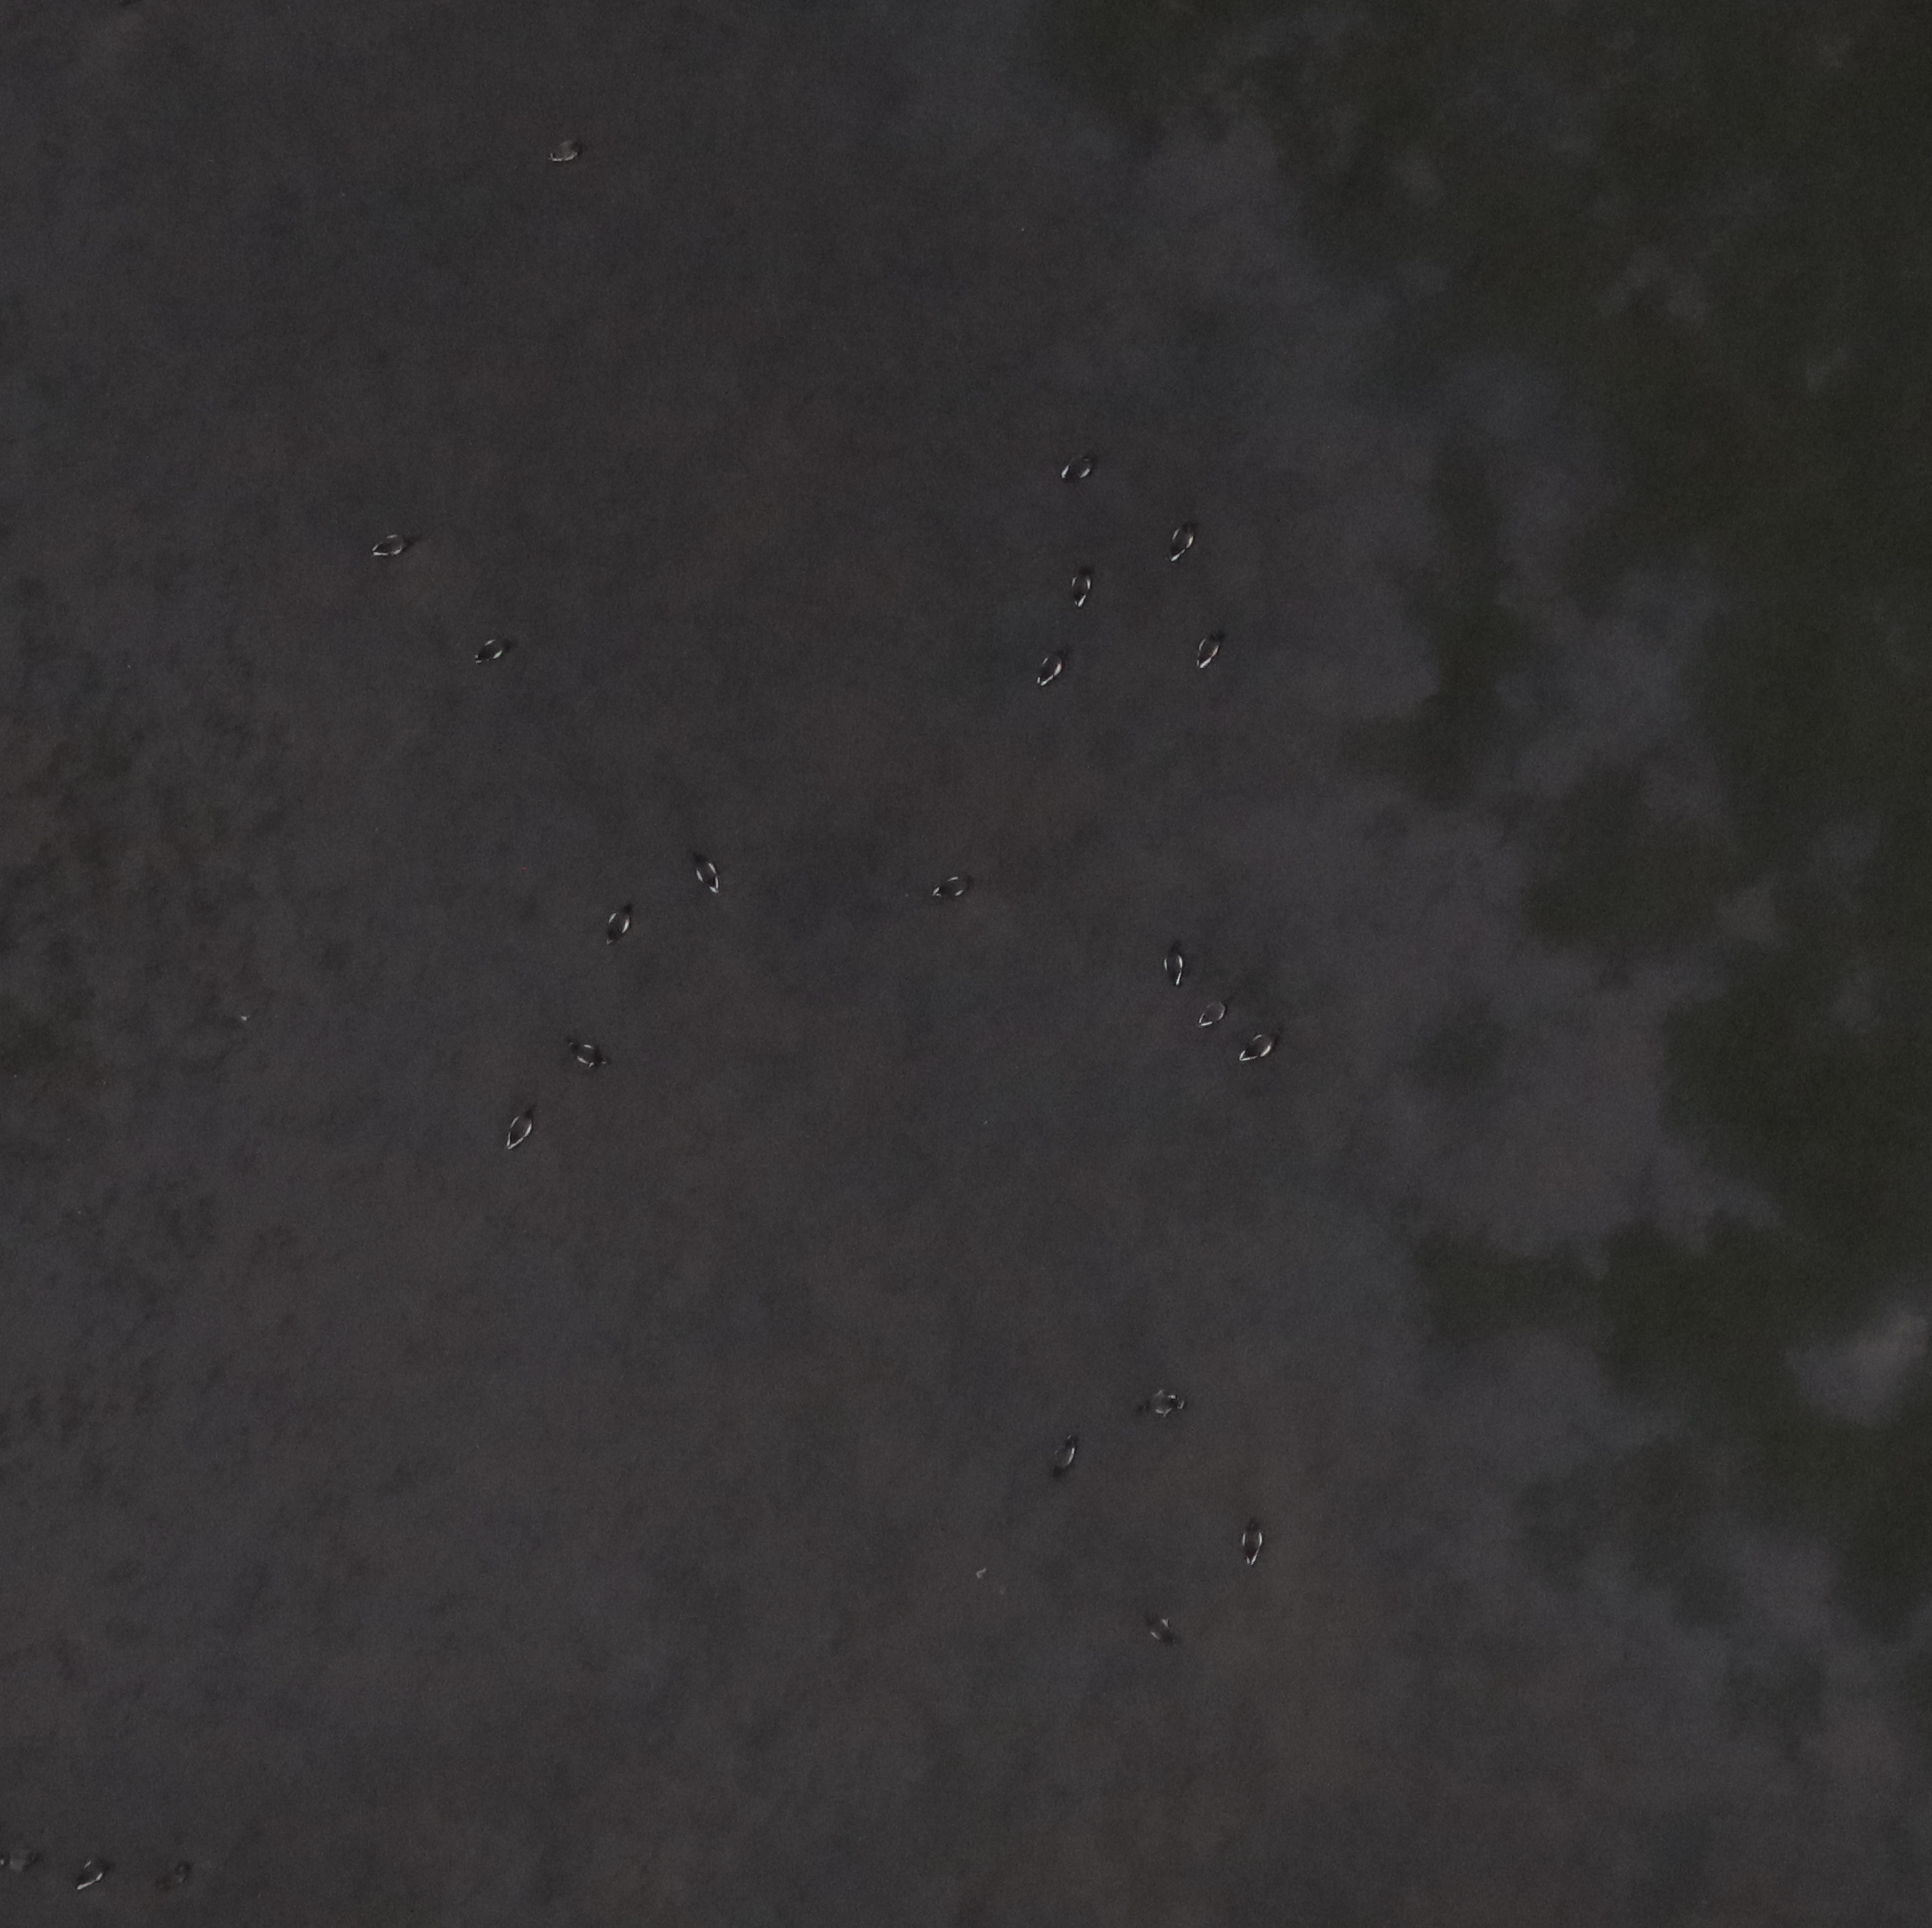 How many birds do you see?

23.